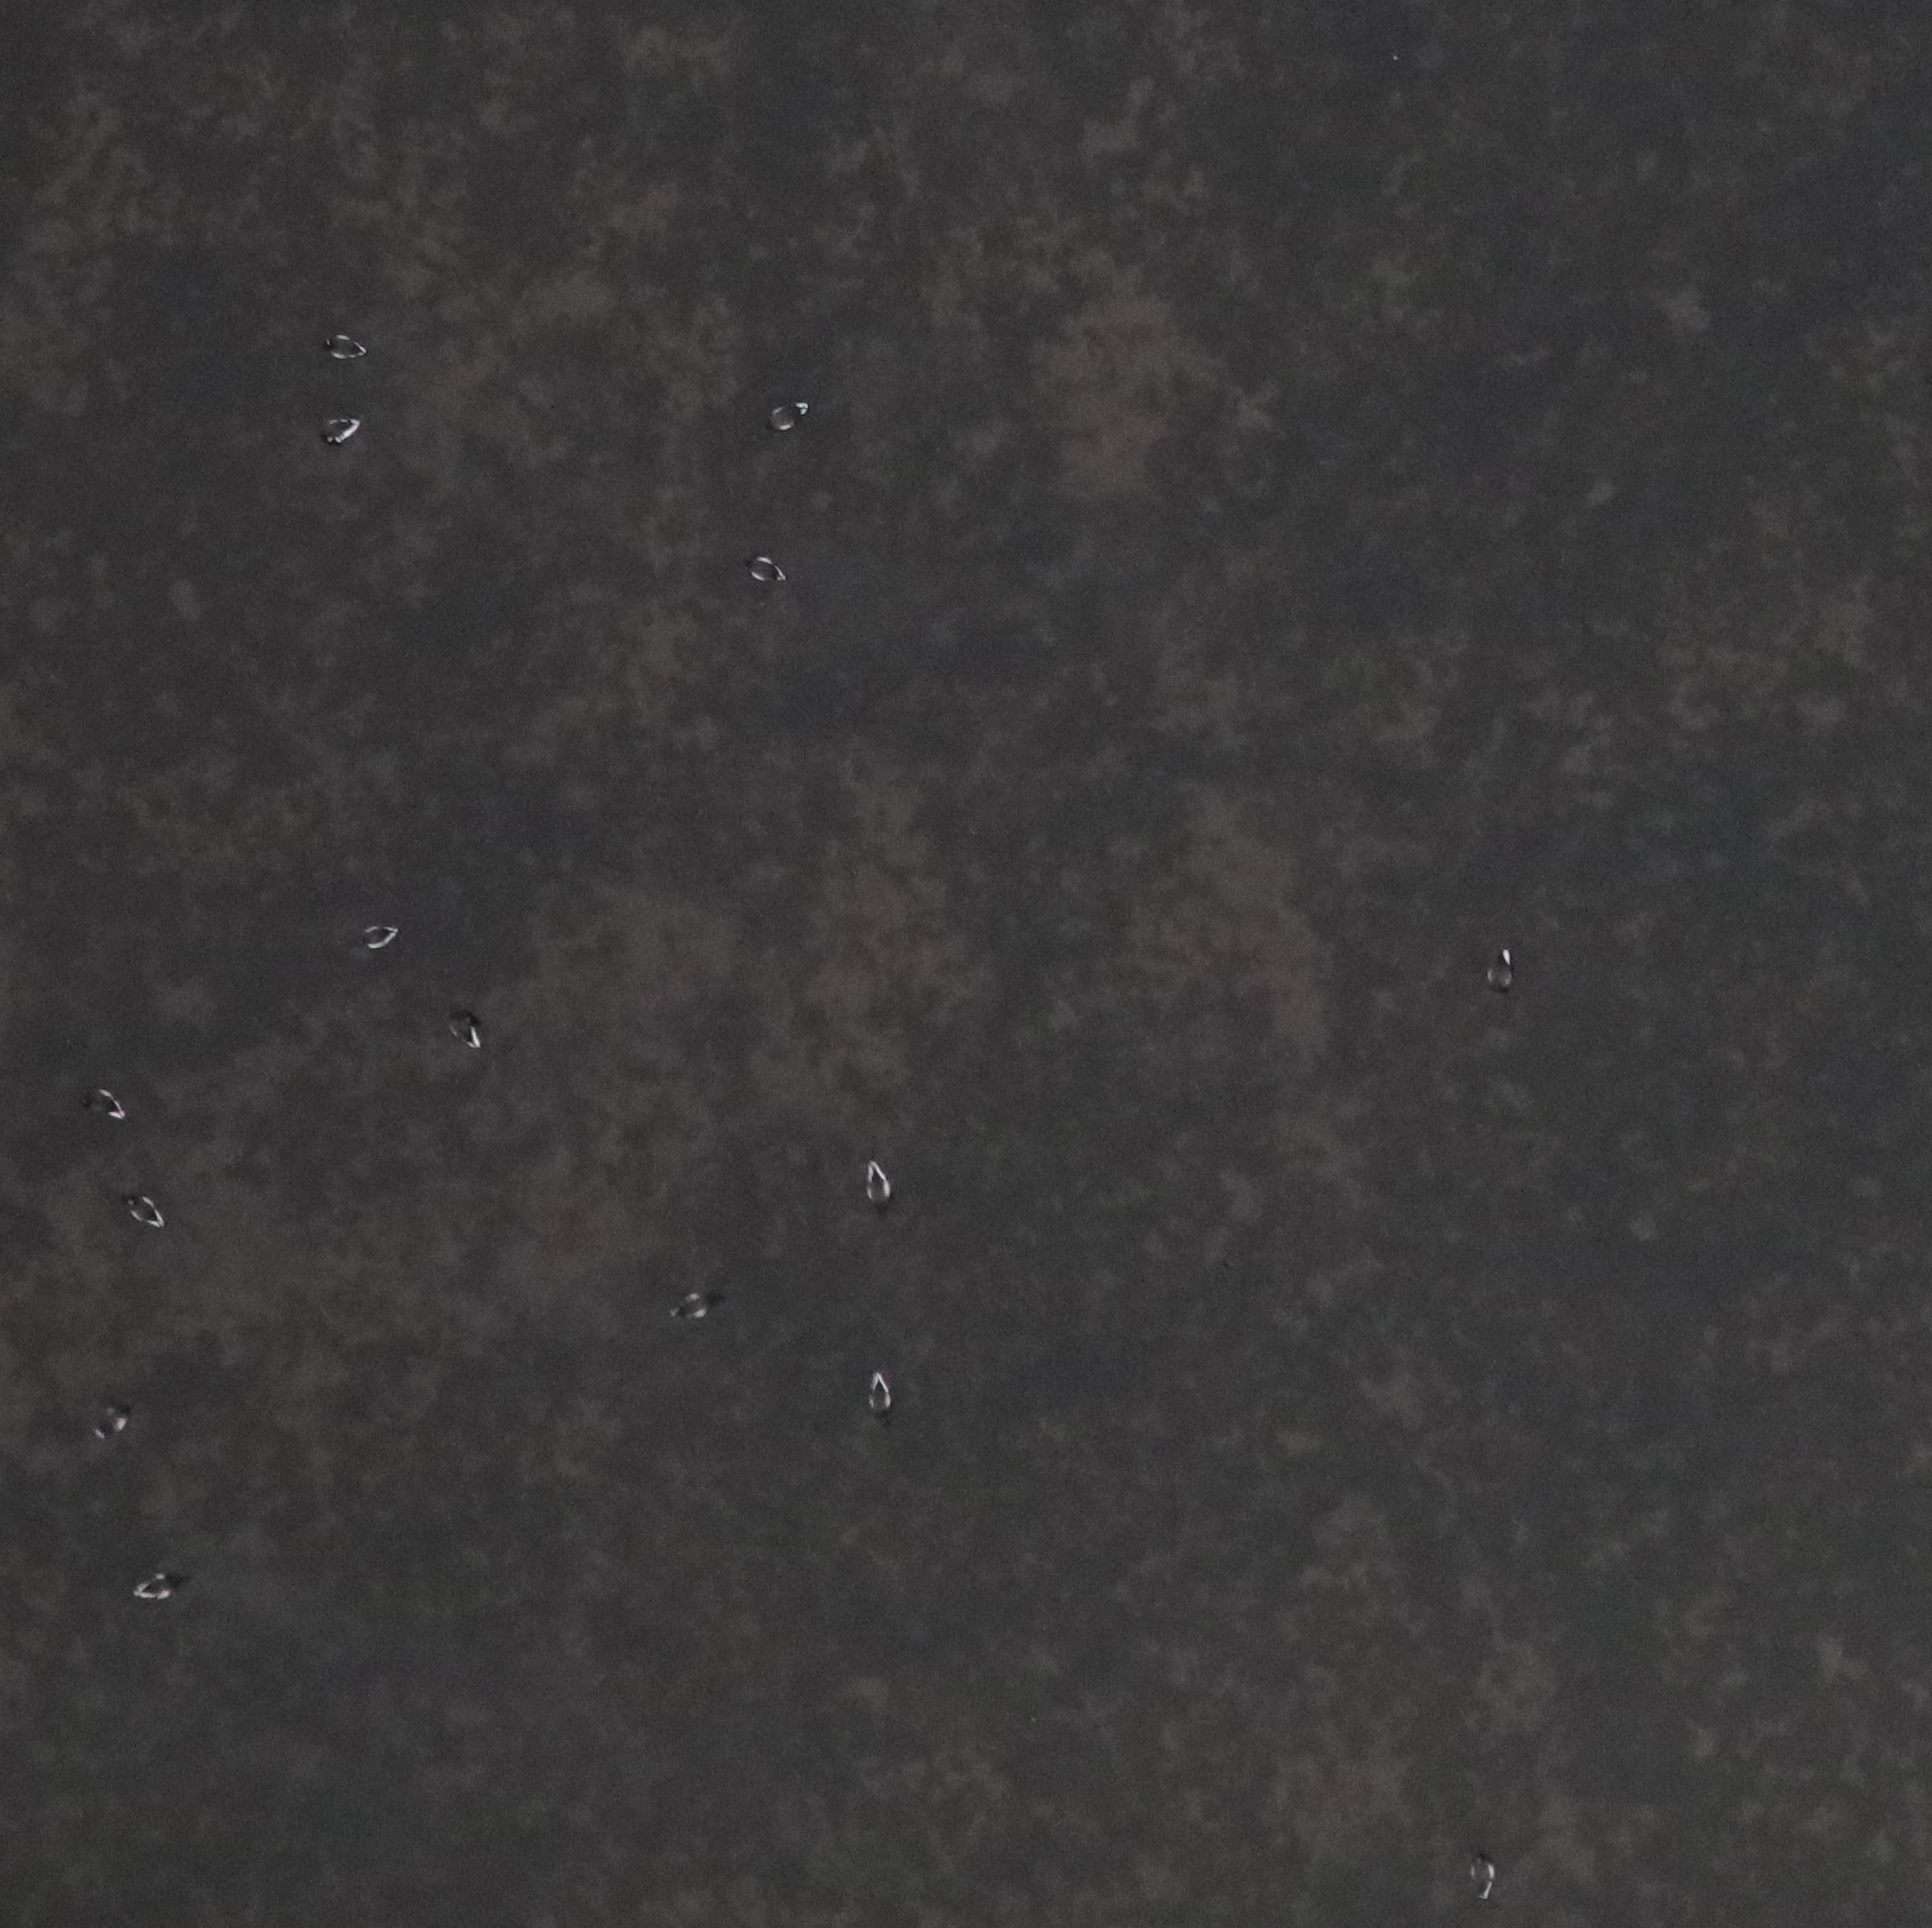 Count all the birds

15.